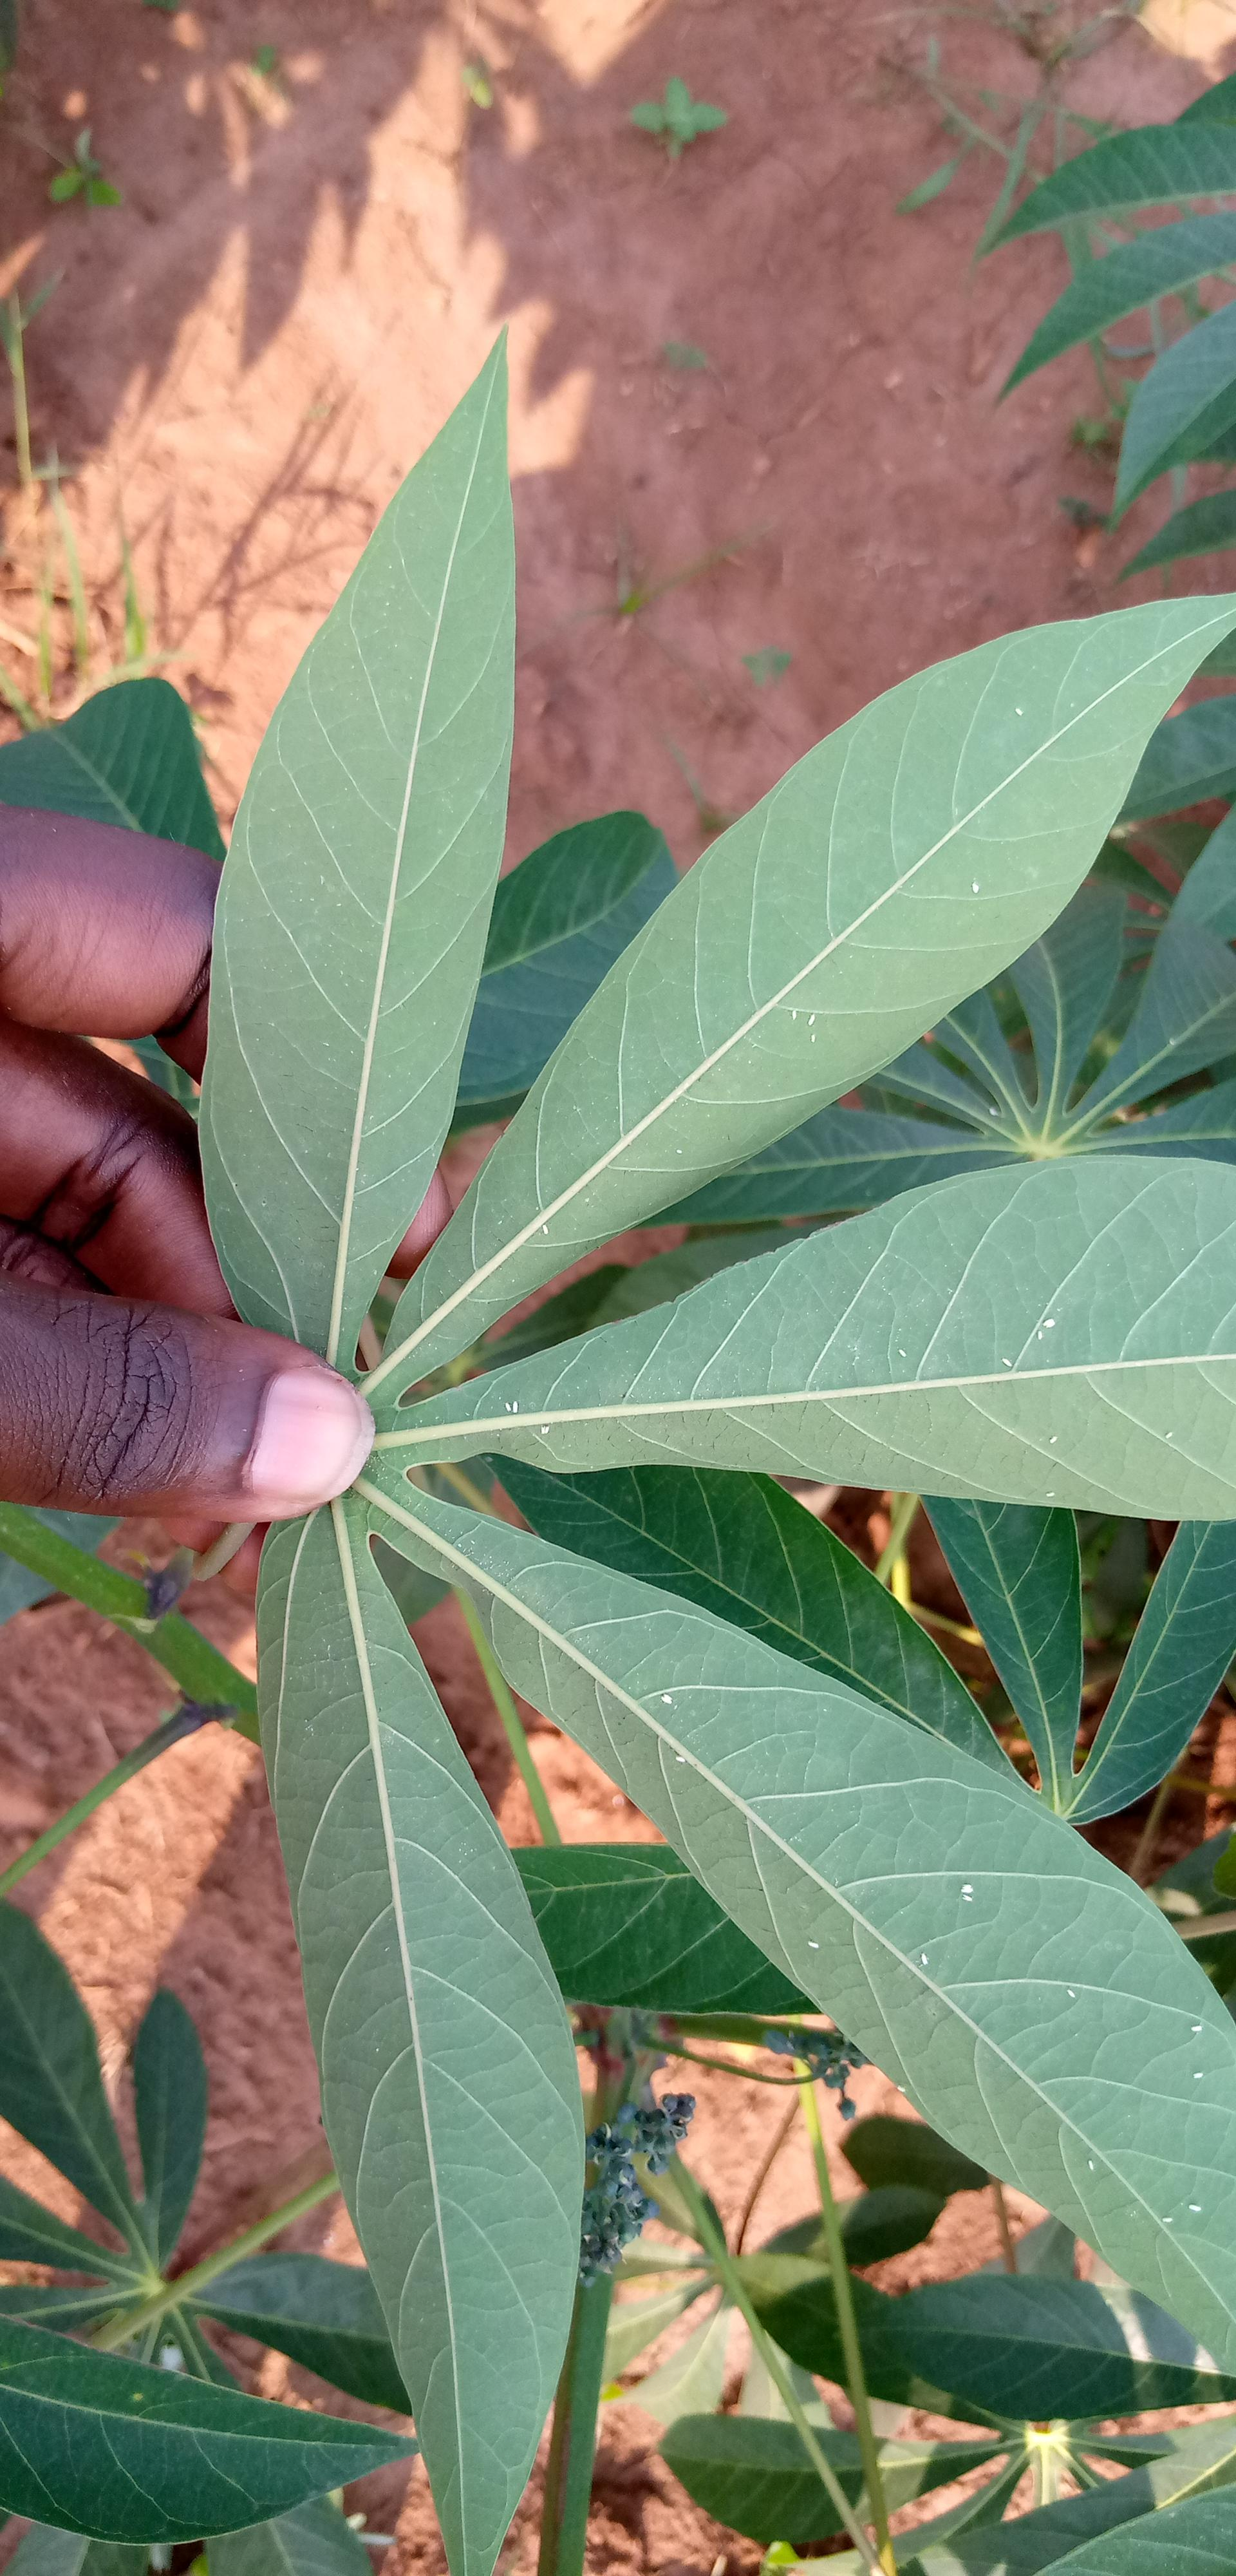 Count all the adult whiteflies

29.